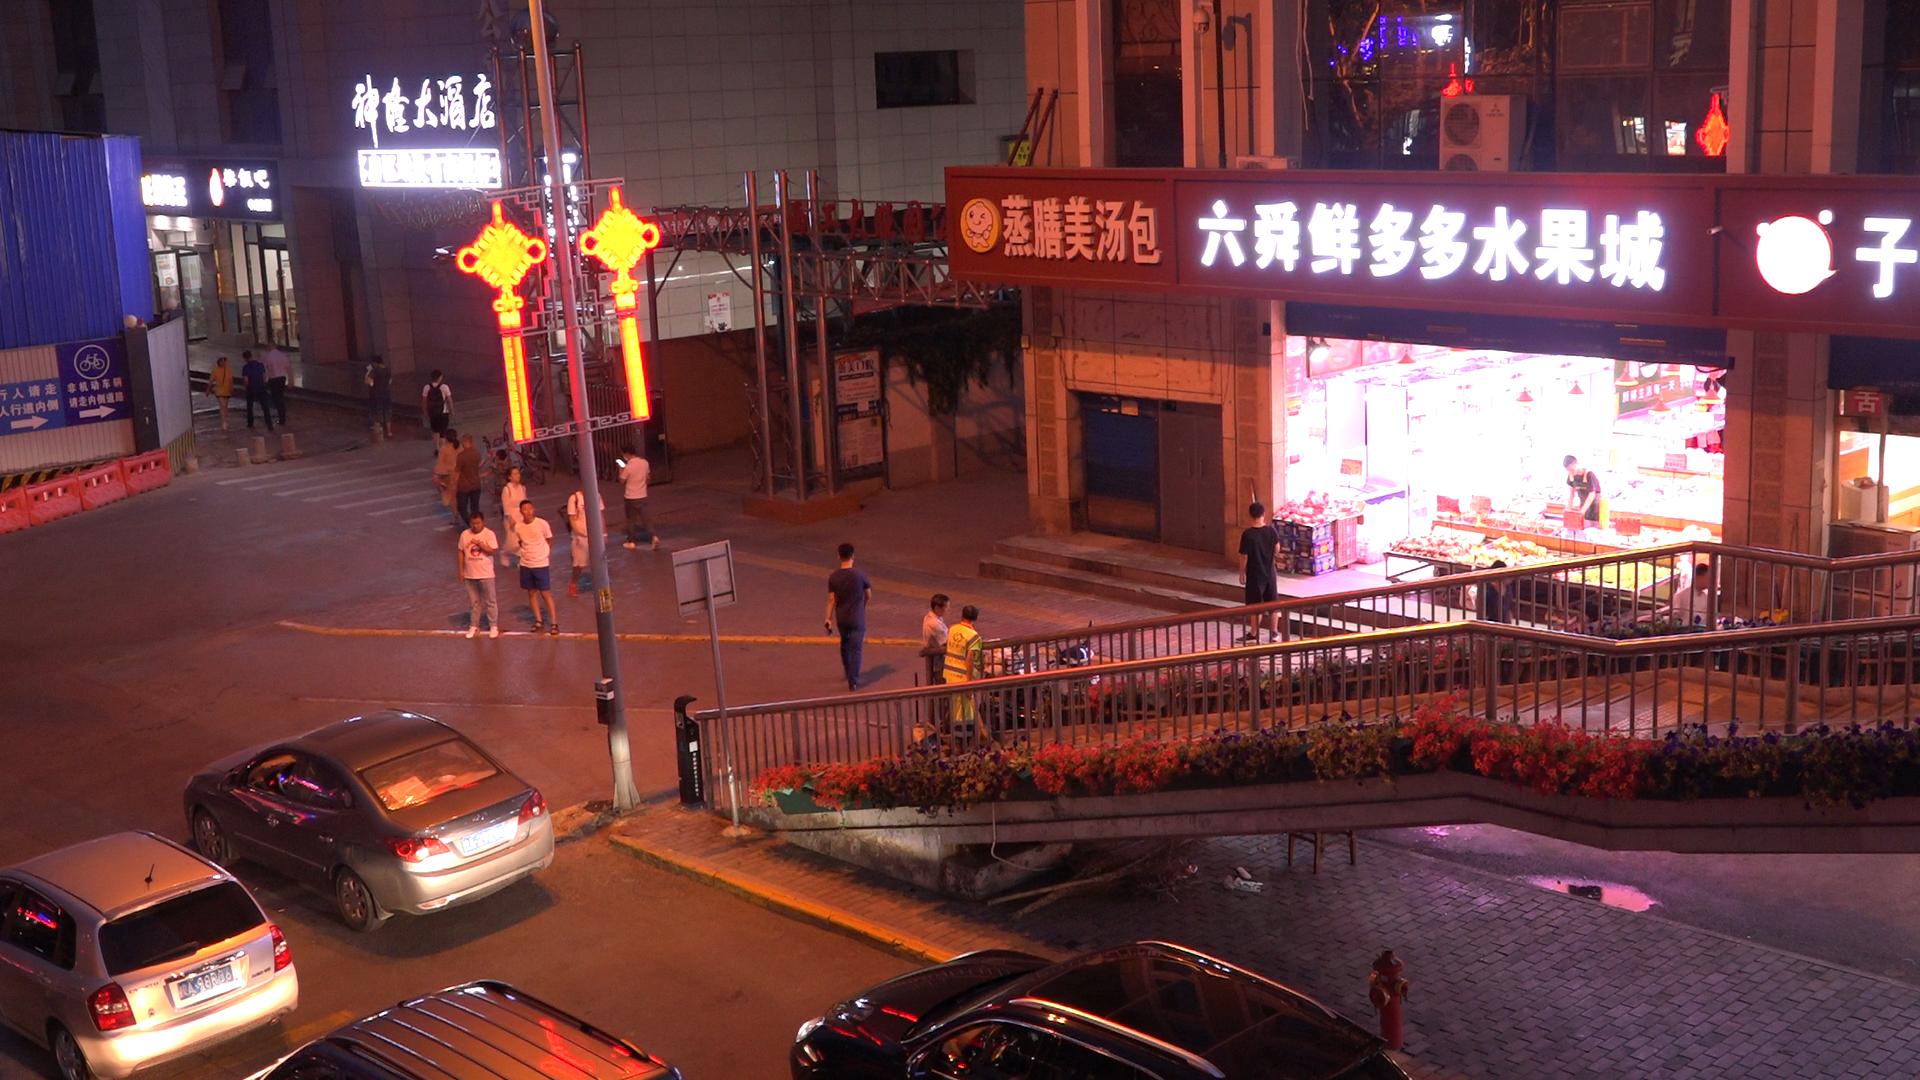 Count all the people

20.